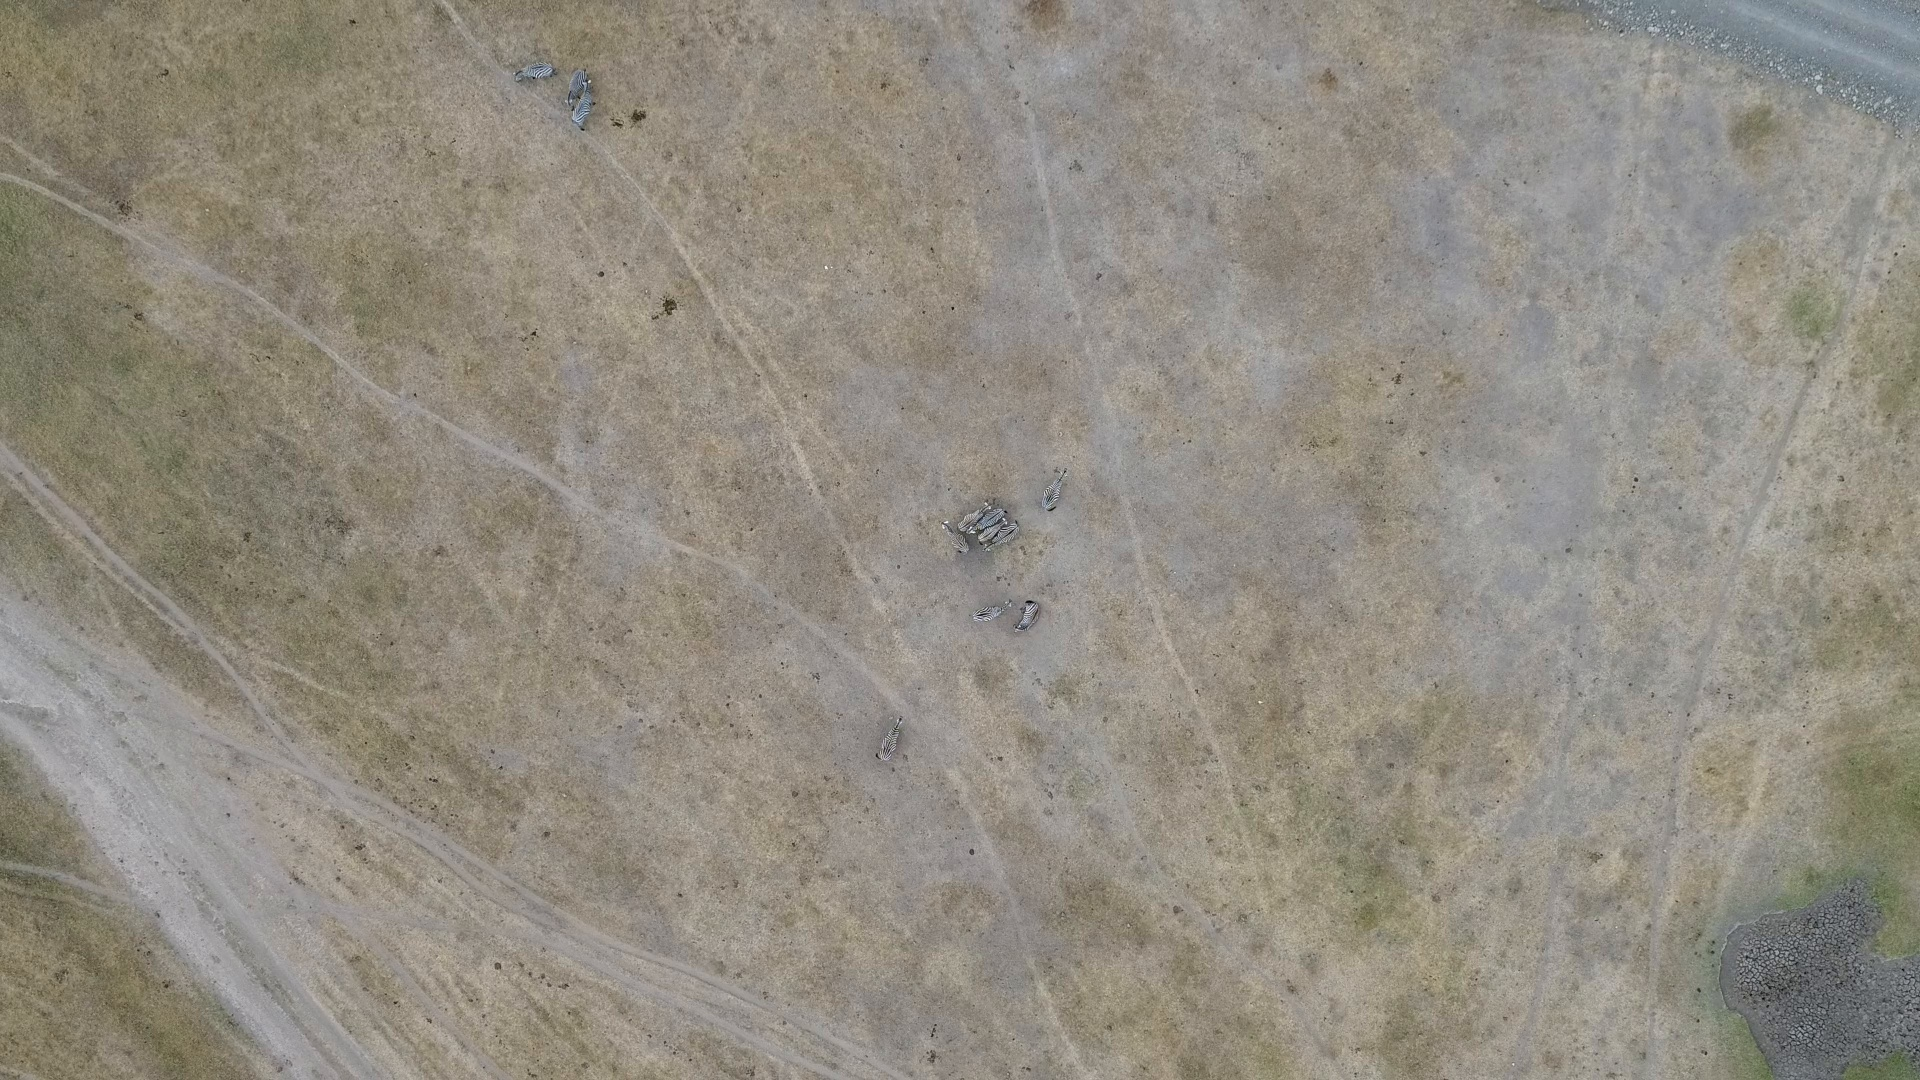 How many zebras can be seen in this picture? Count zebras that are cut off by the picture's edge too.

12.